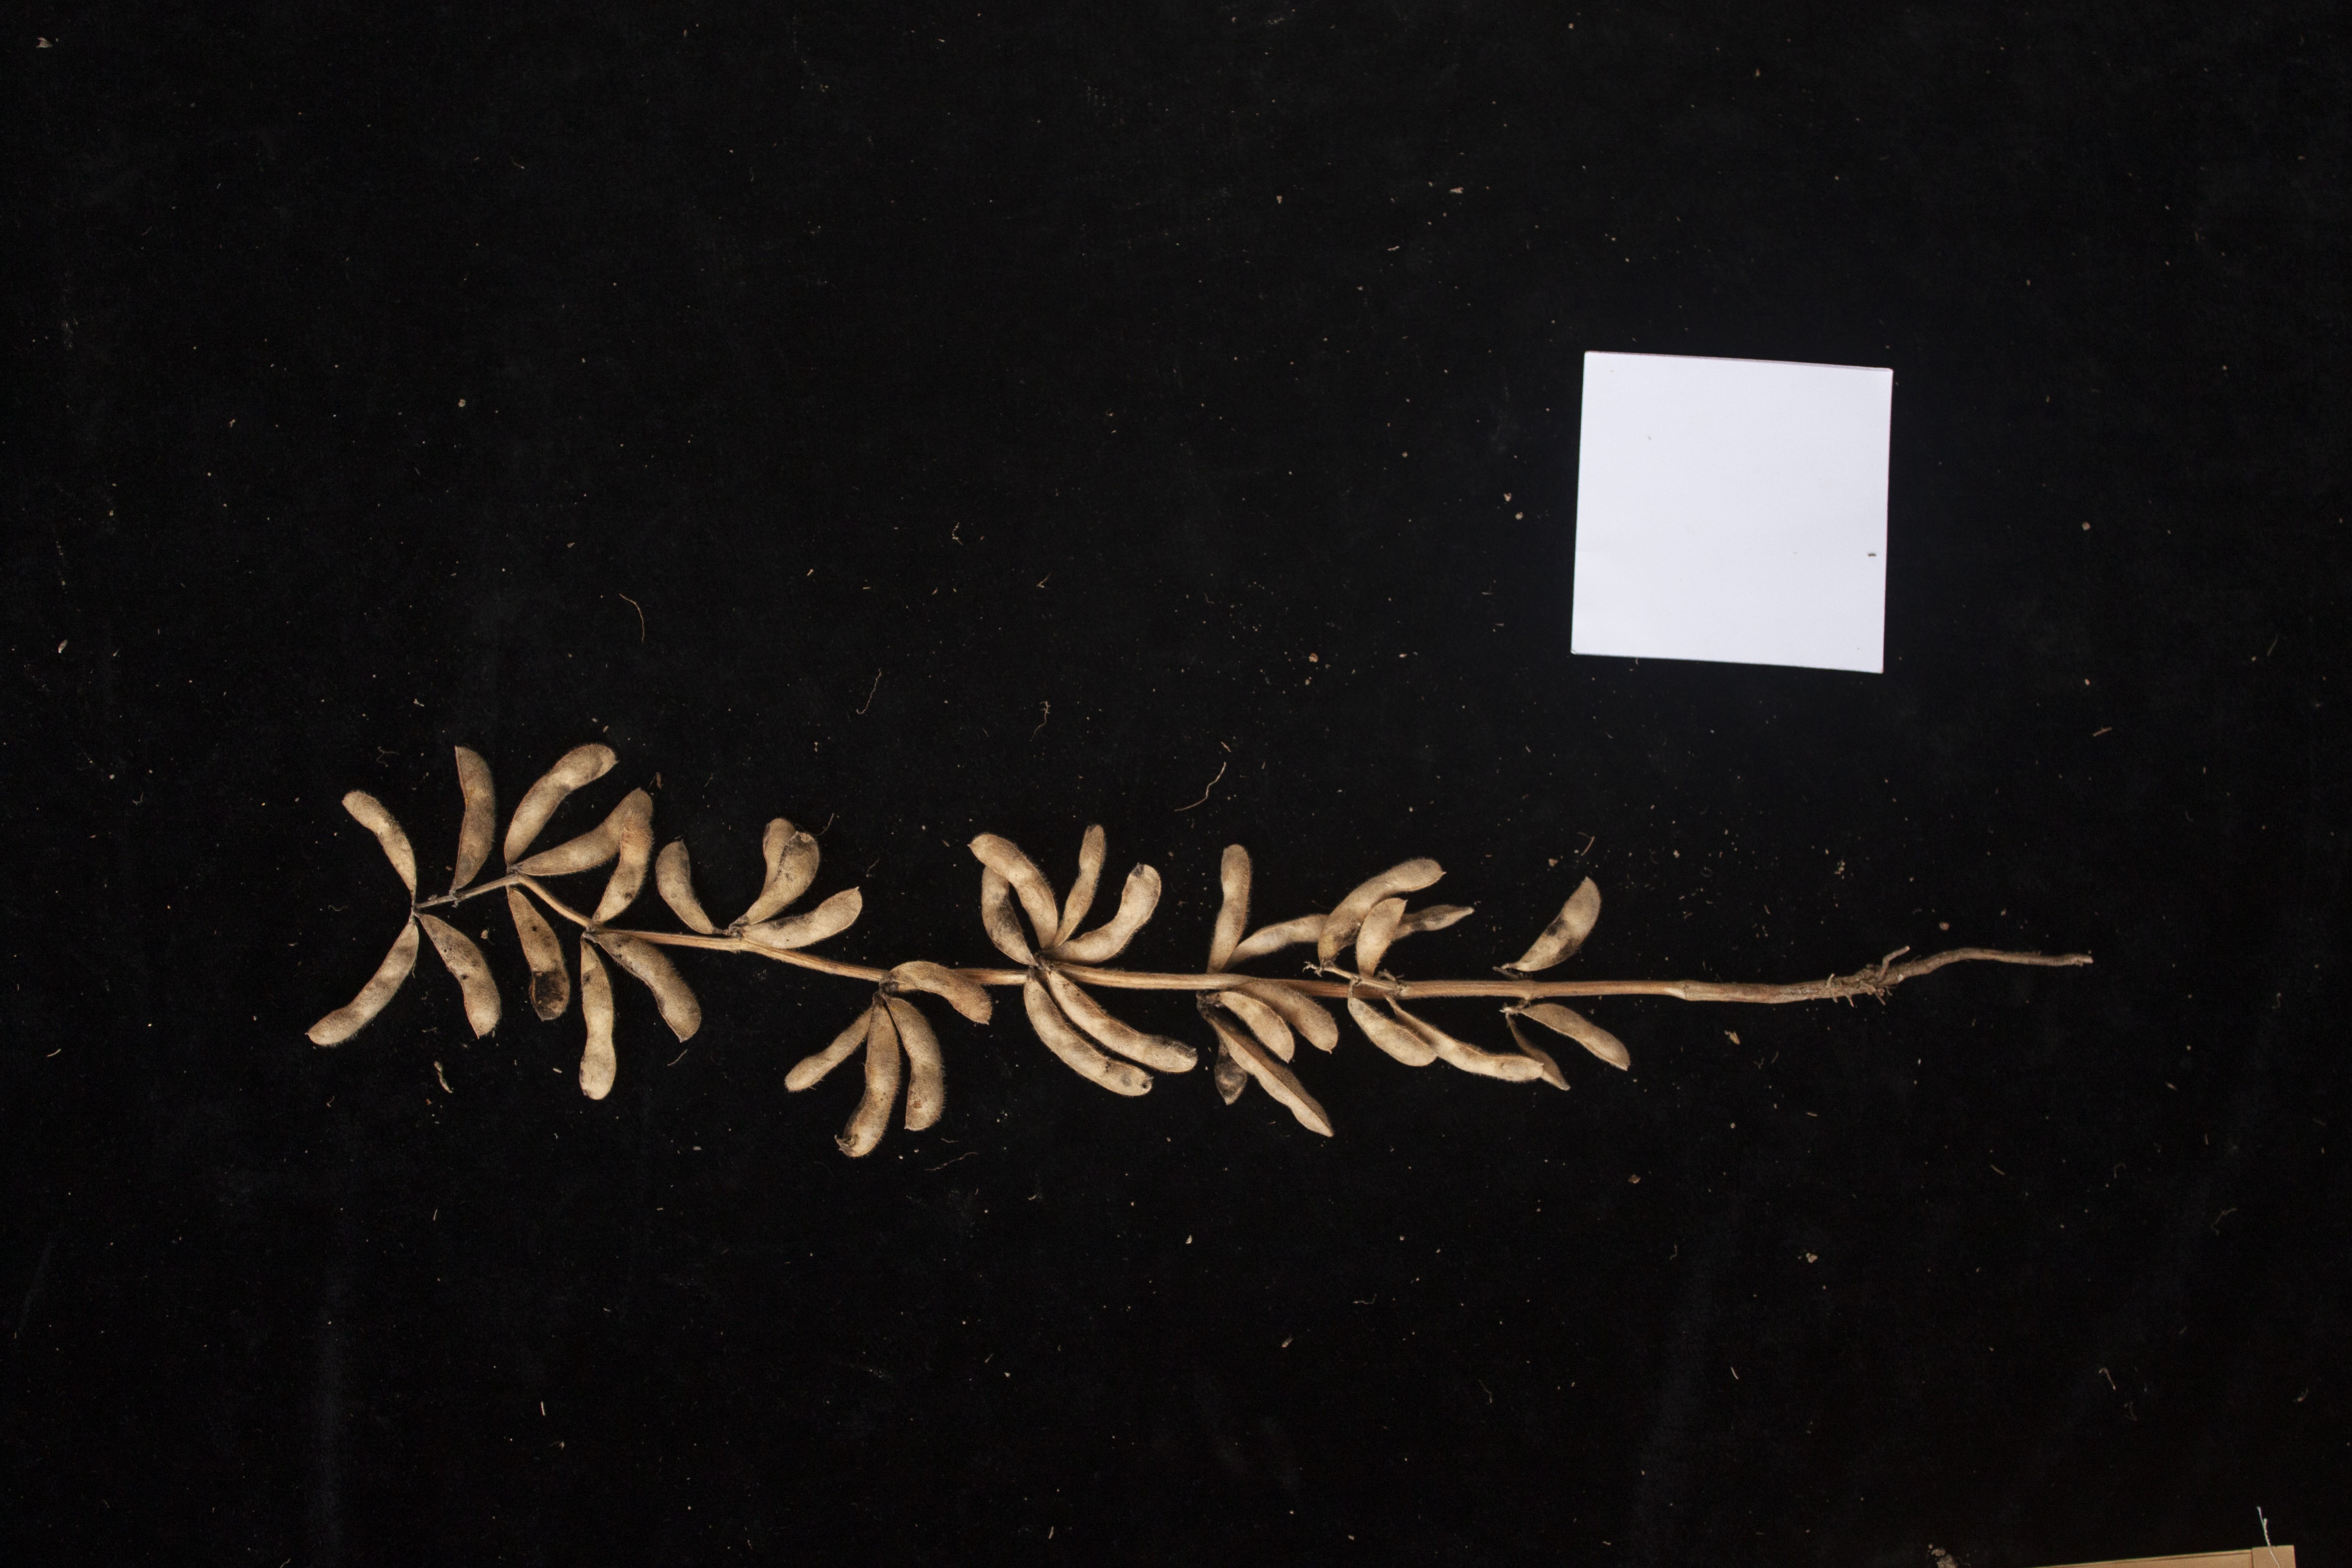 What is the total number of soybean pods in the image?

36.